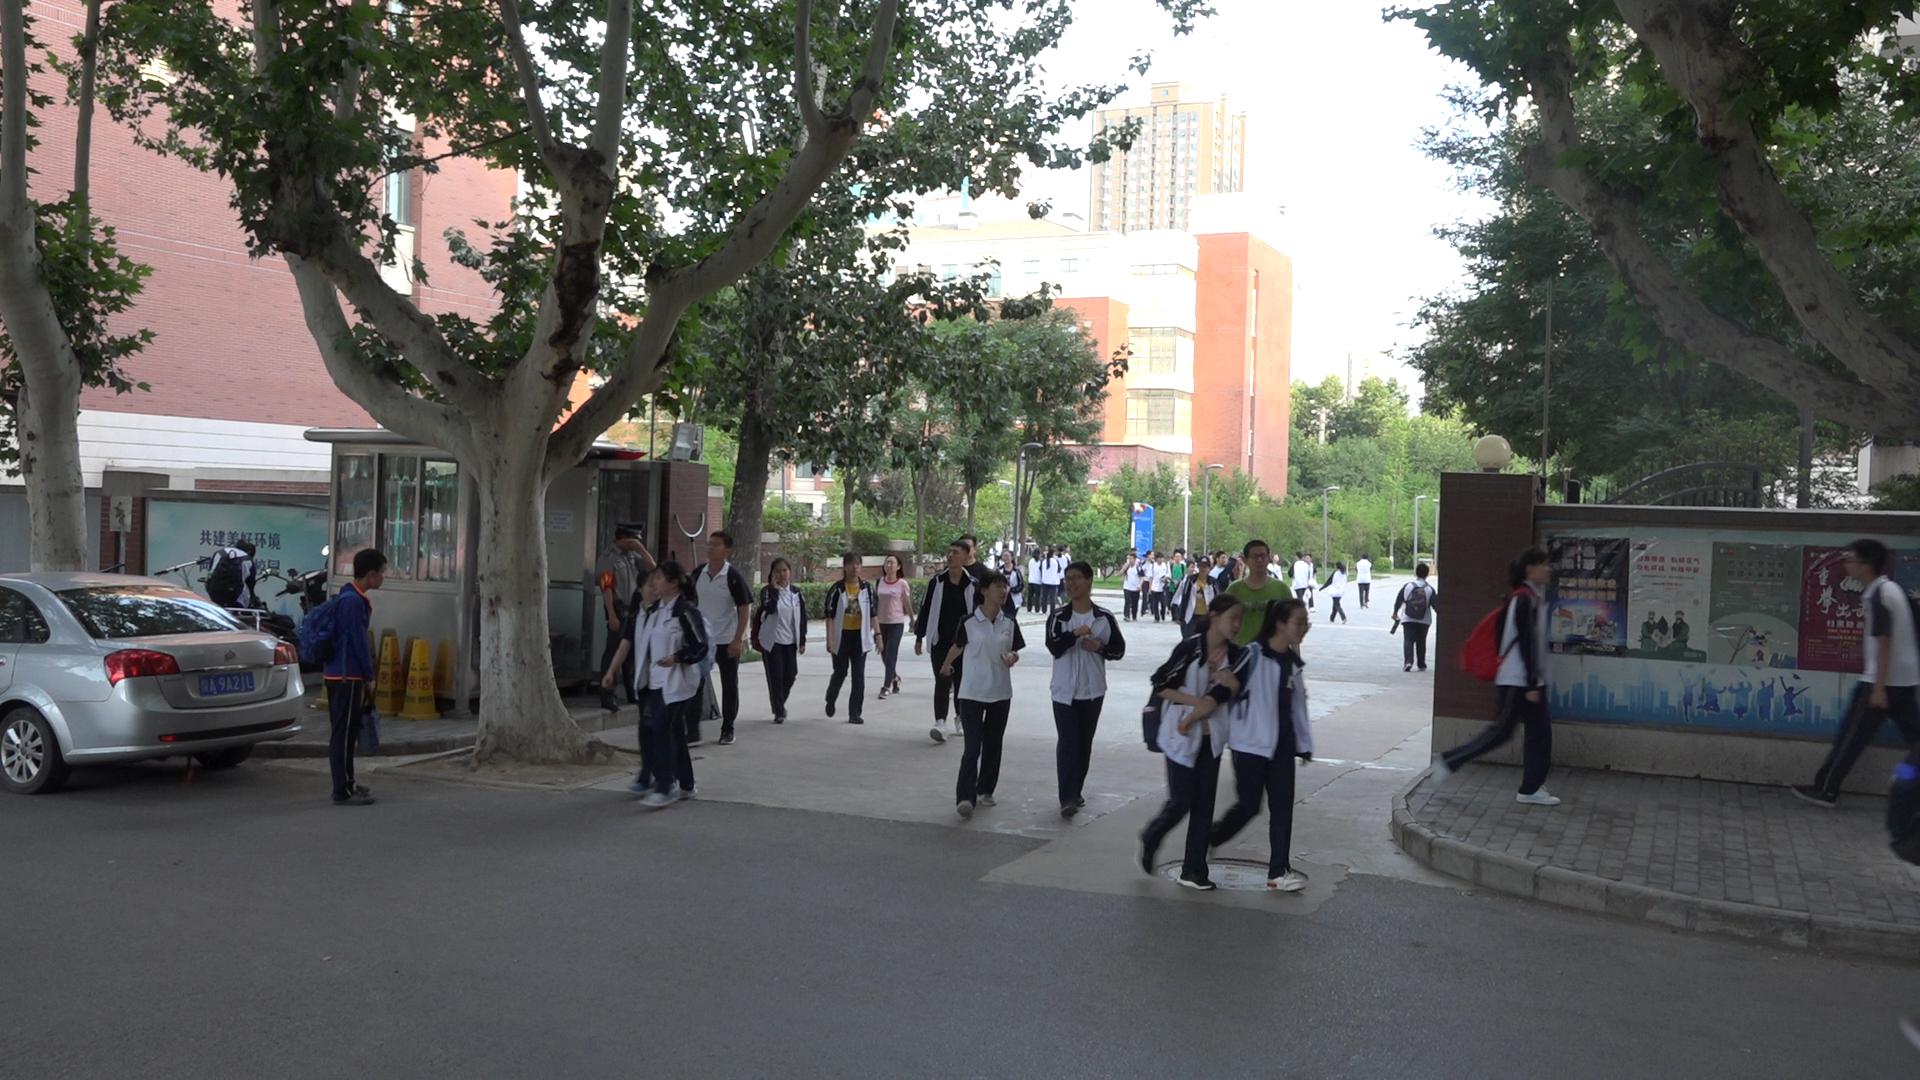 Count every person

38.